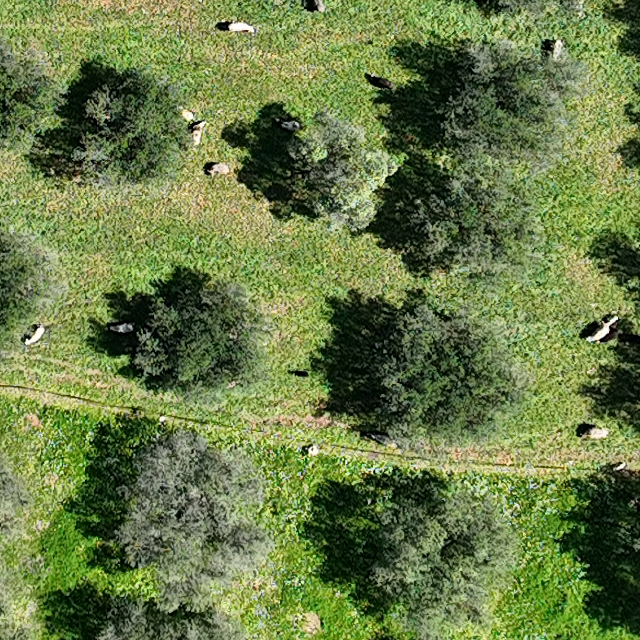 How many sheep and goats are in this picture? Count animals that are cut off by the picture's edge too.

15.